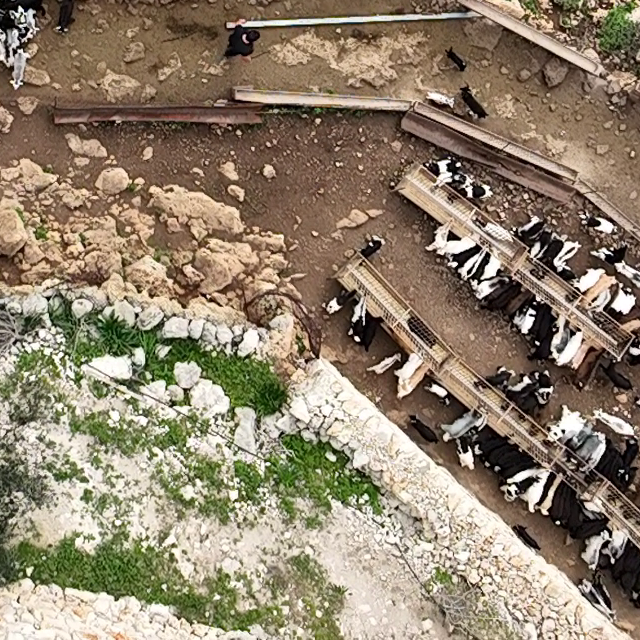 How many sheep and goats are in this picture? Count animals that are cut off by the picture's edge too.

101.